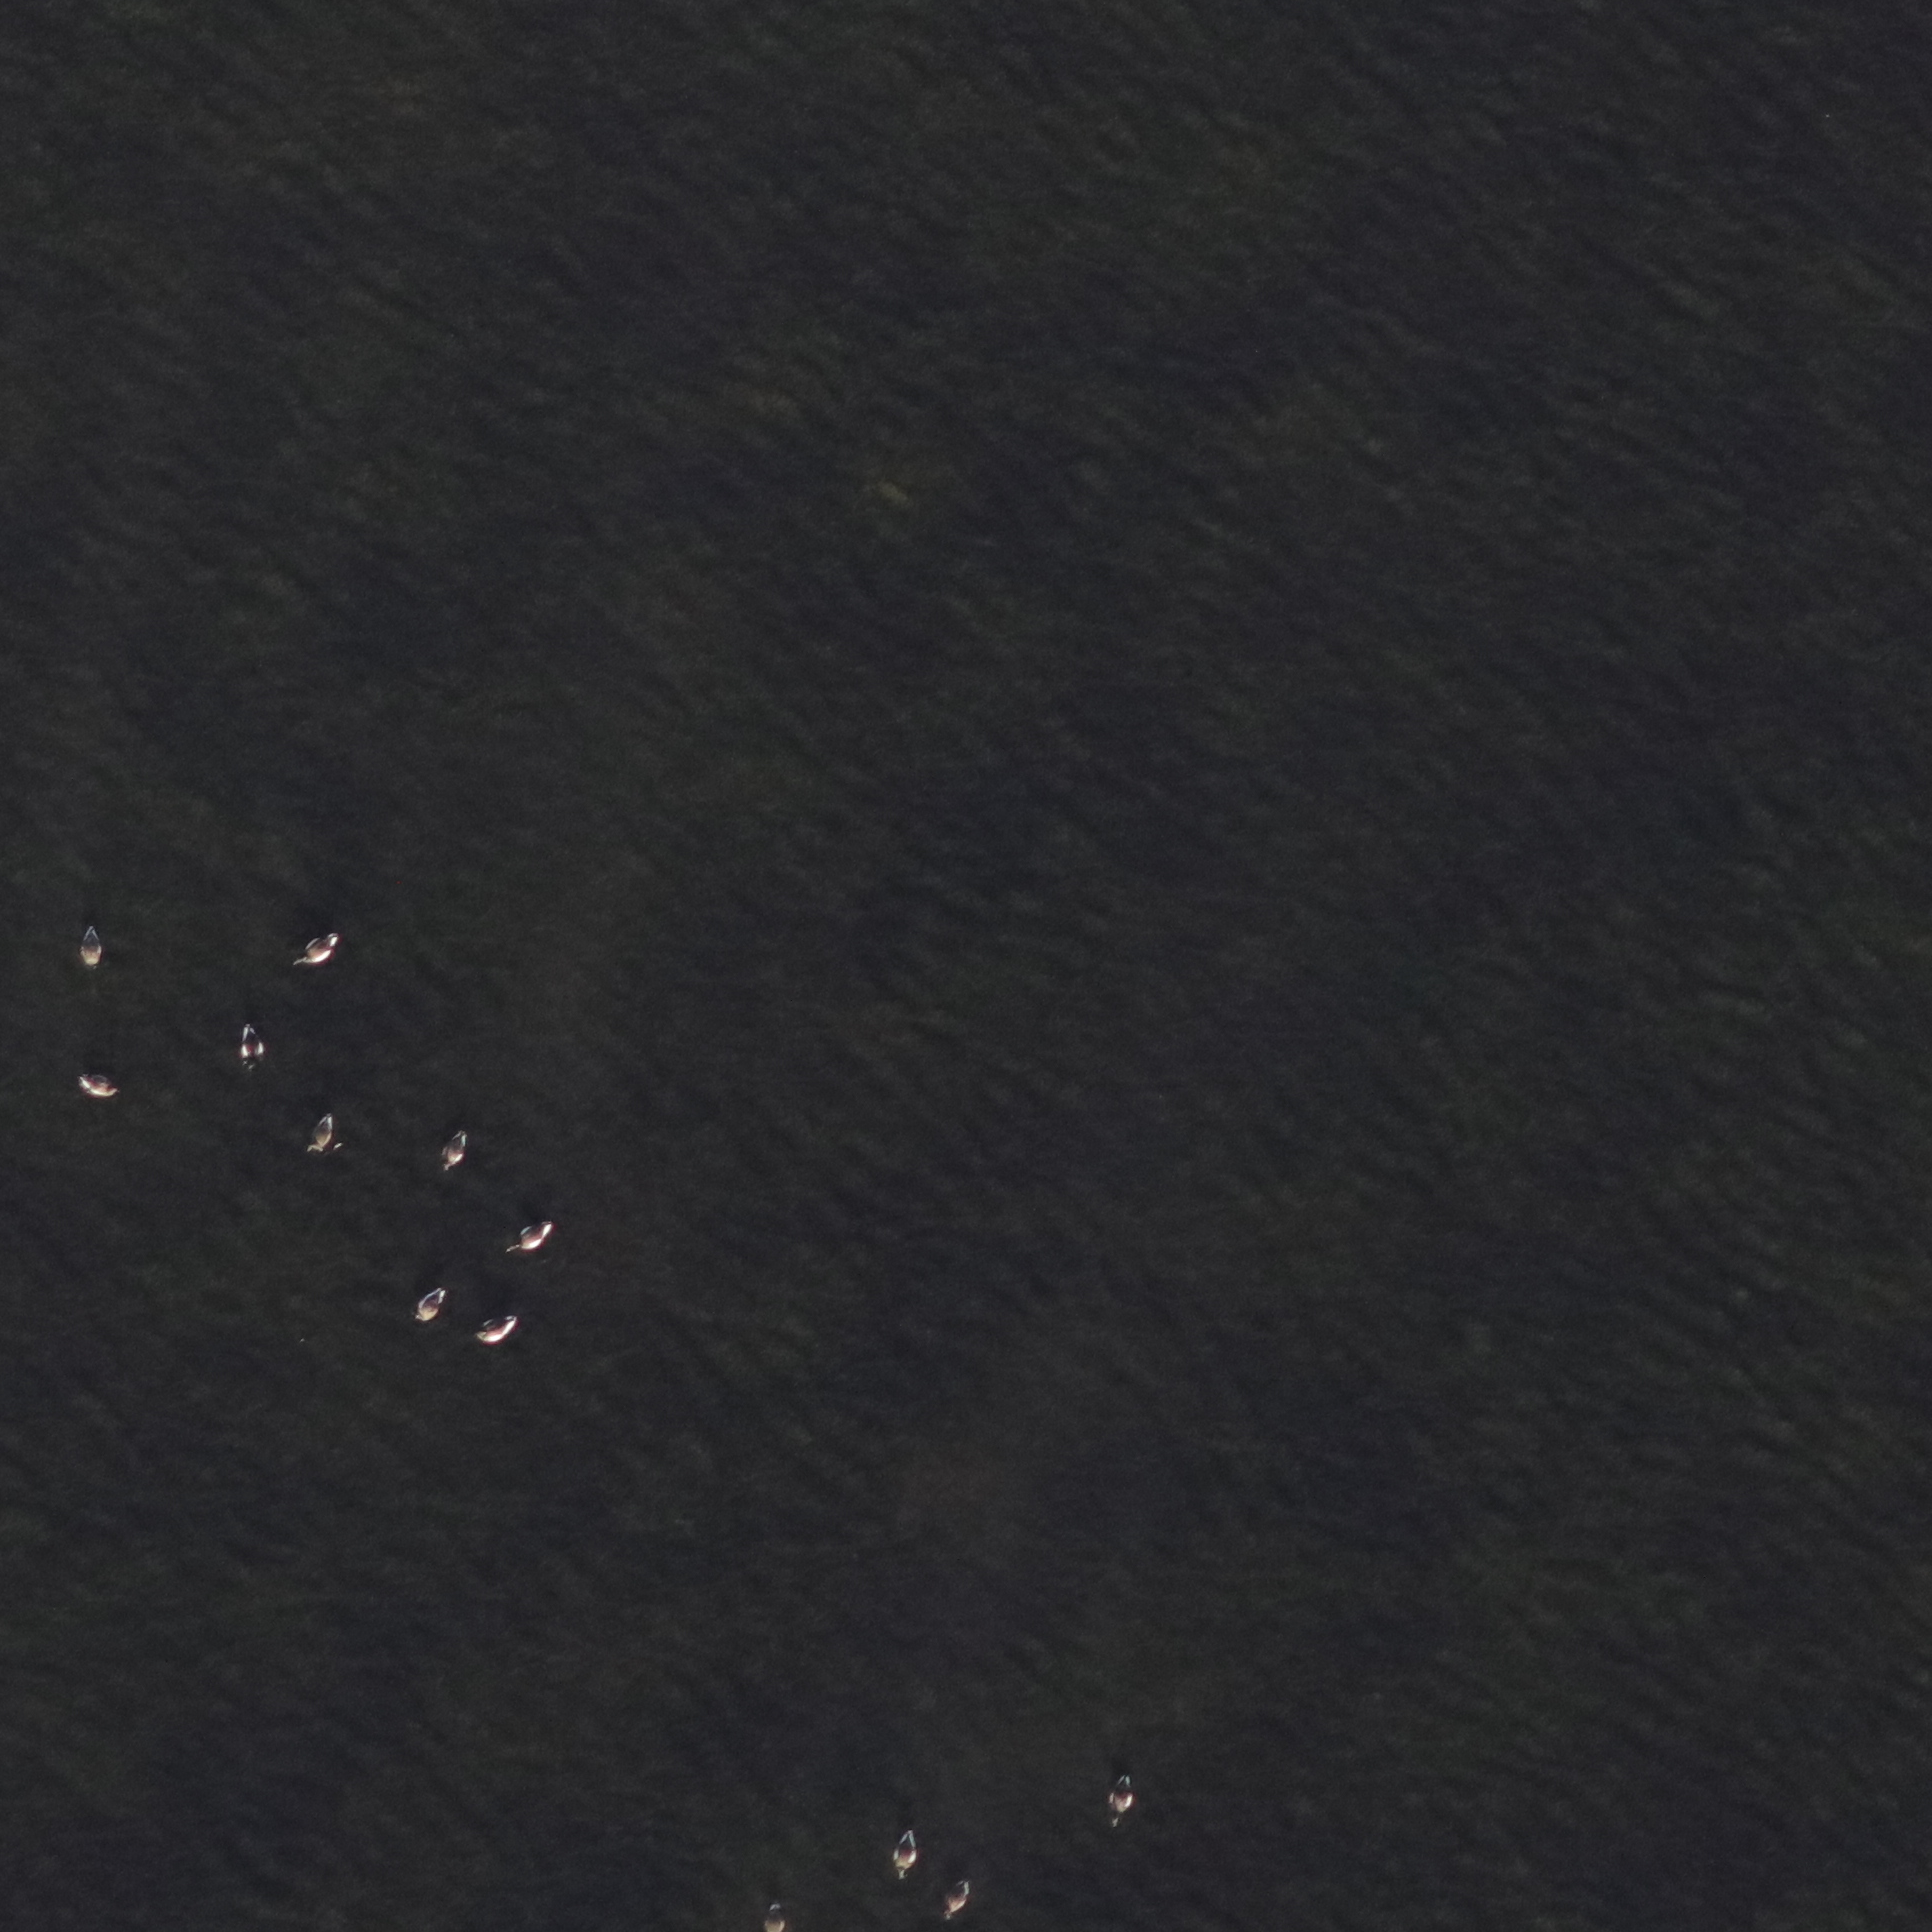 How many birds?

13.